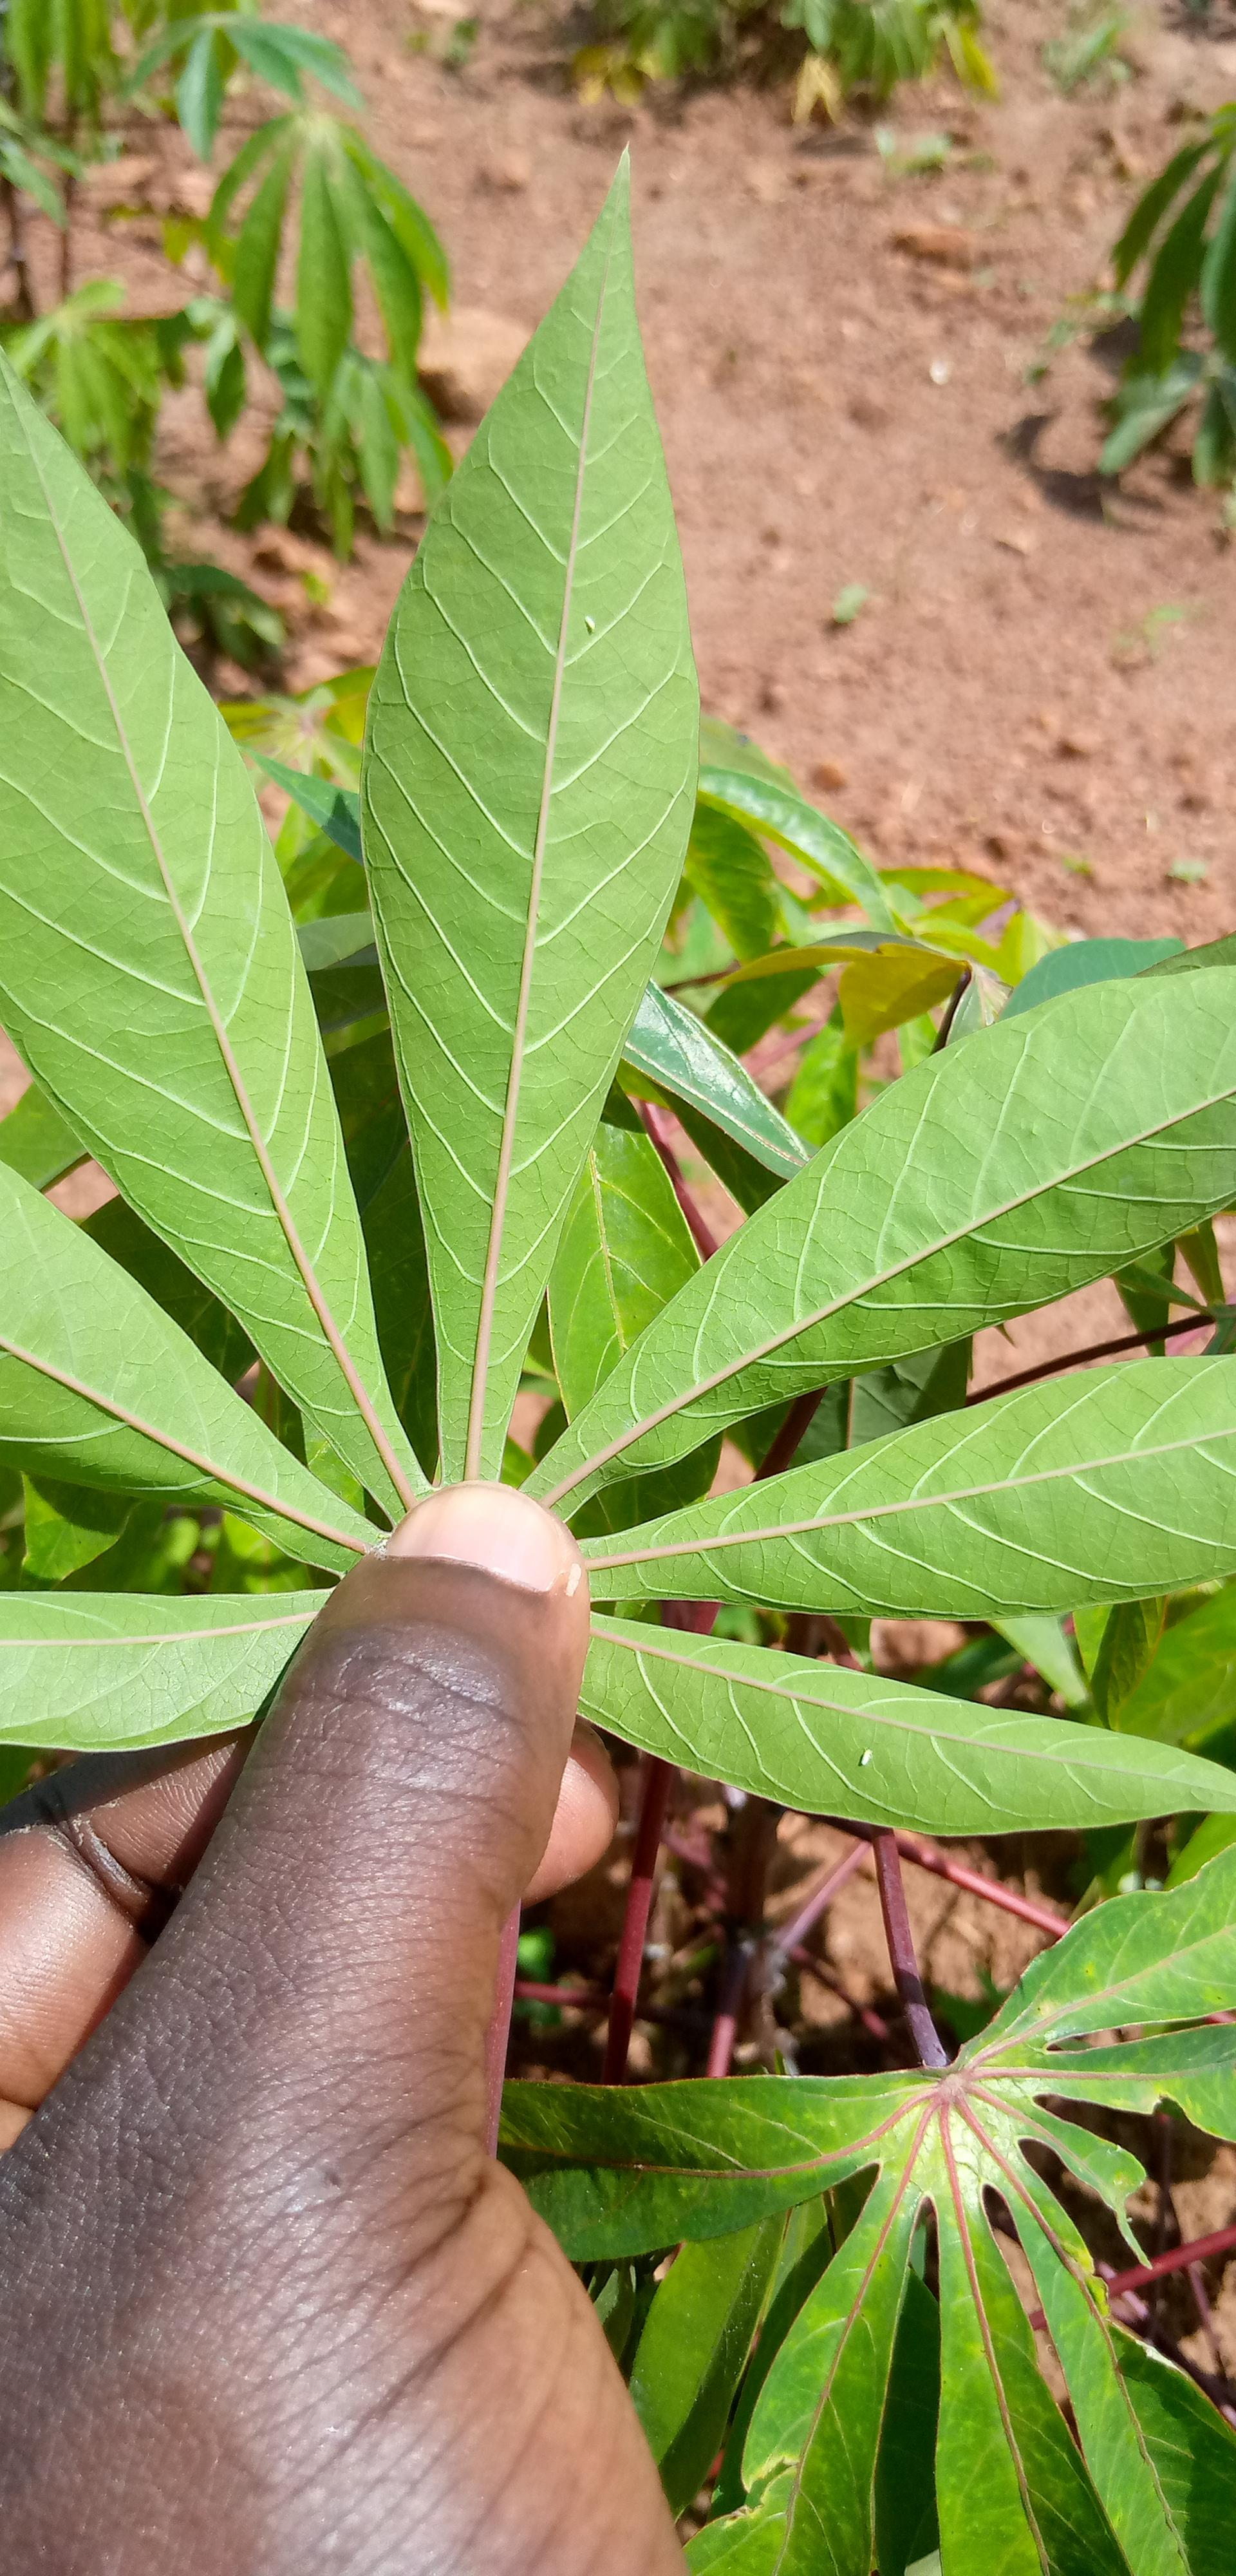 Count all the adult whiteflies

2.